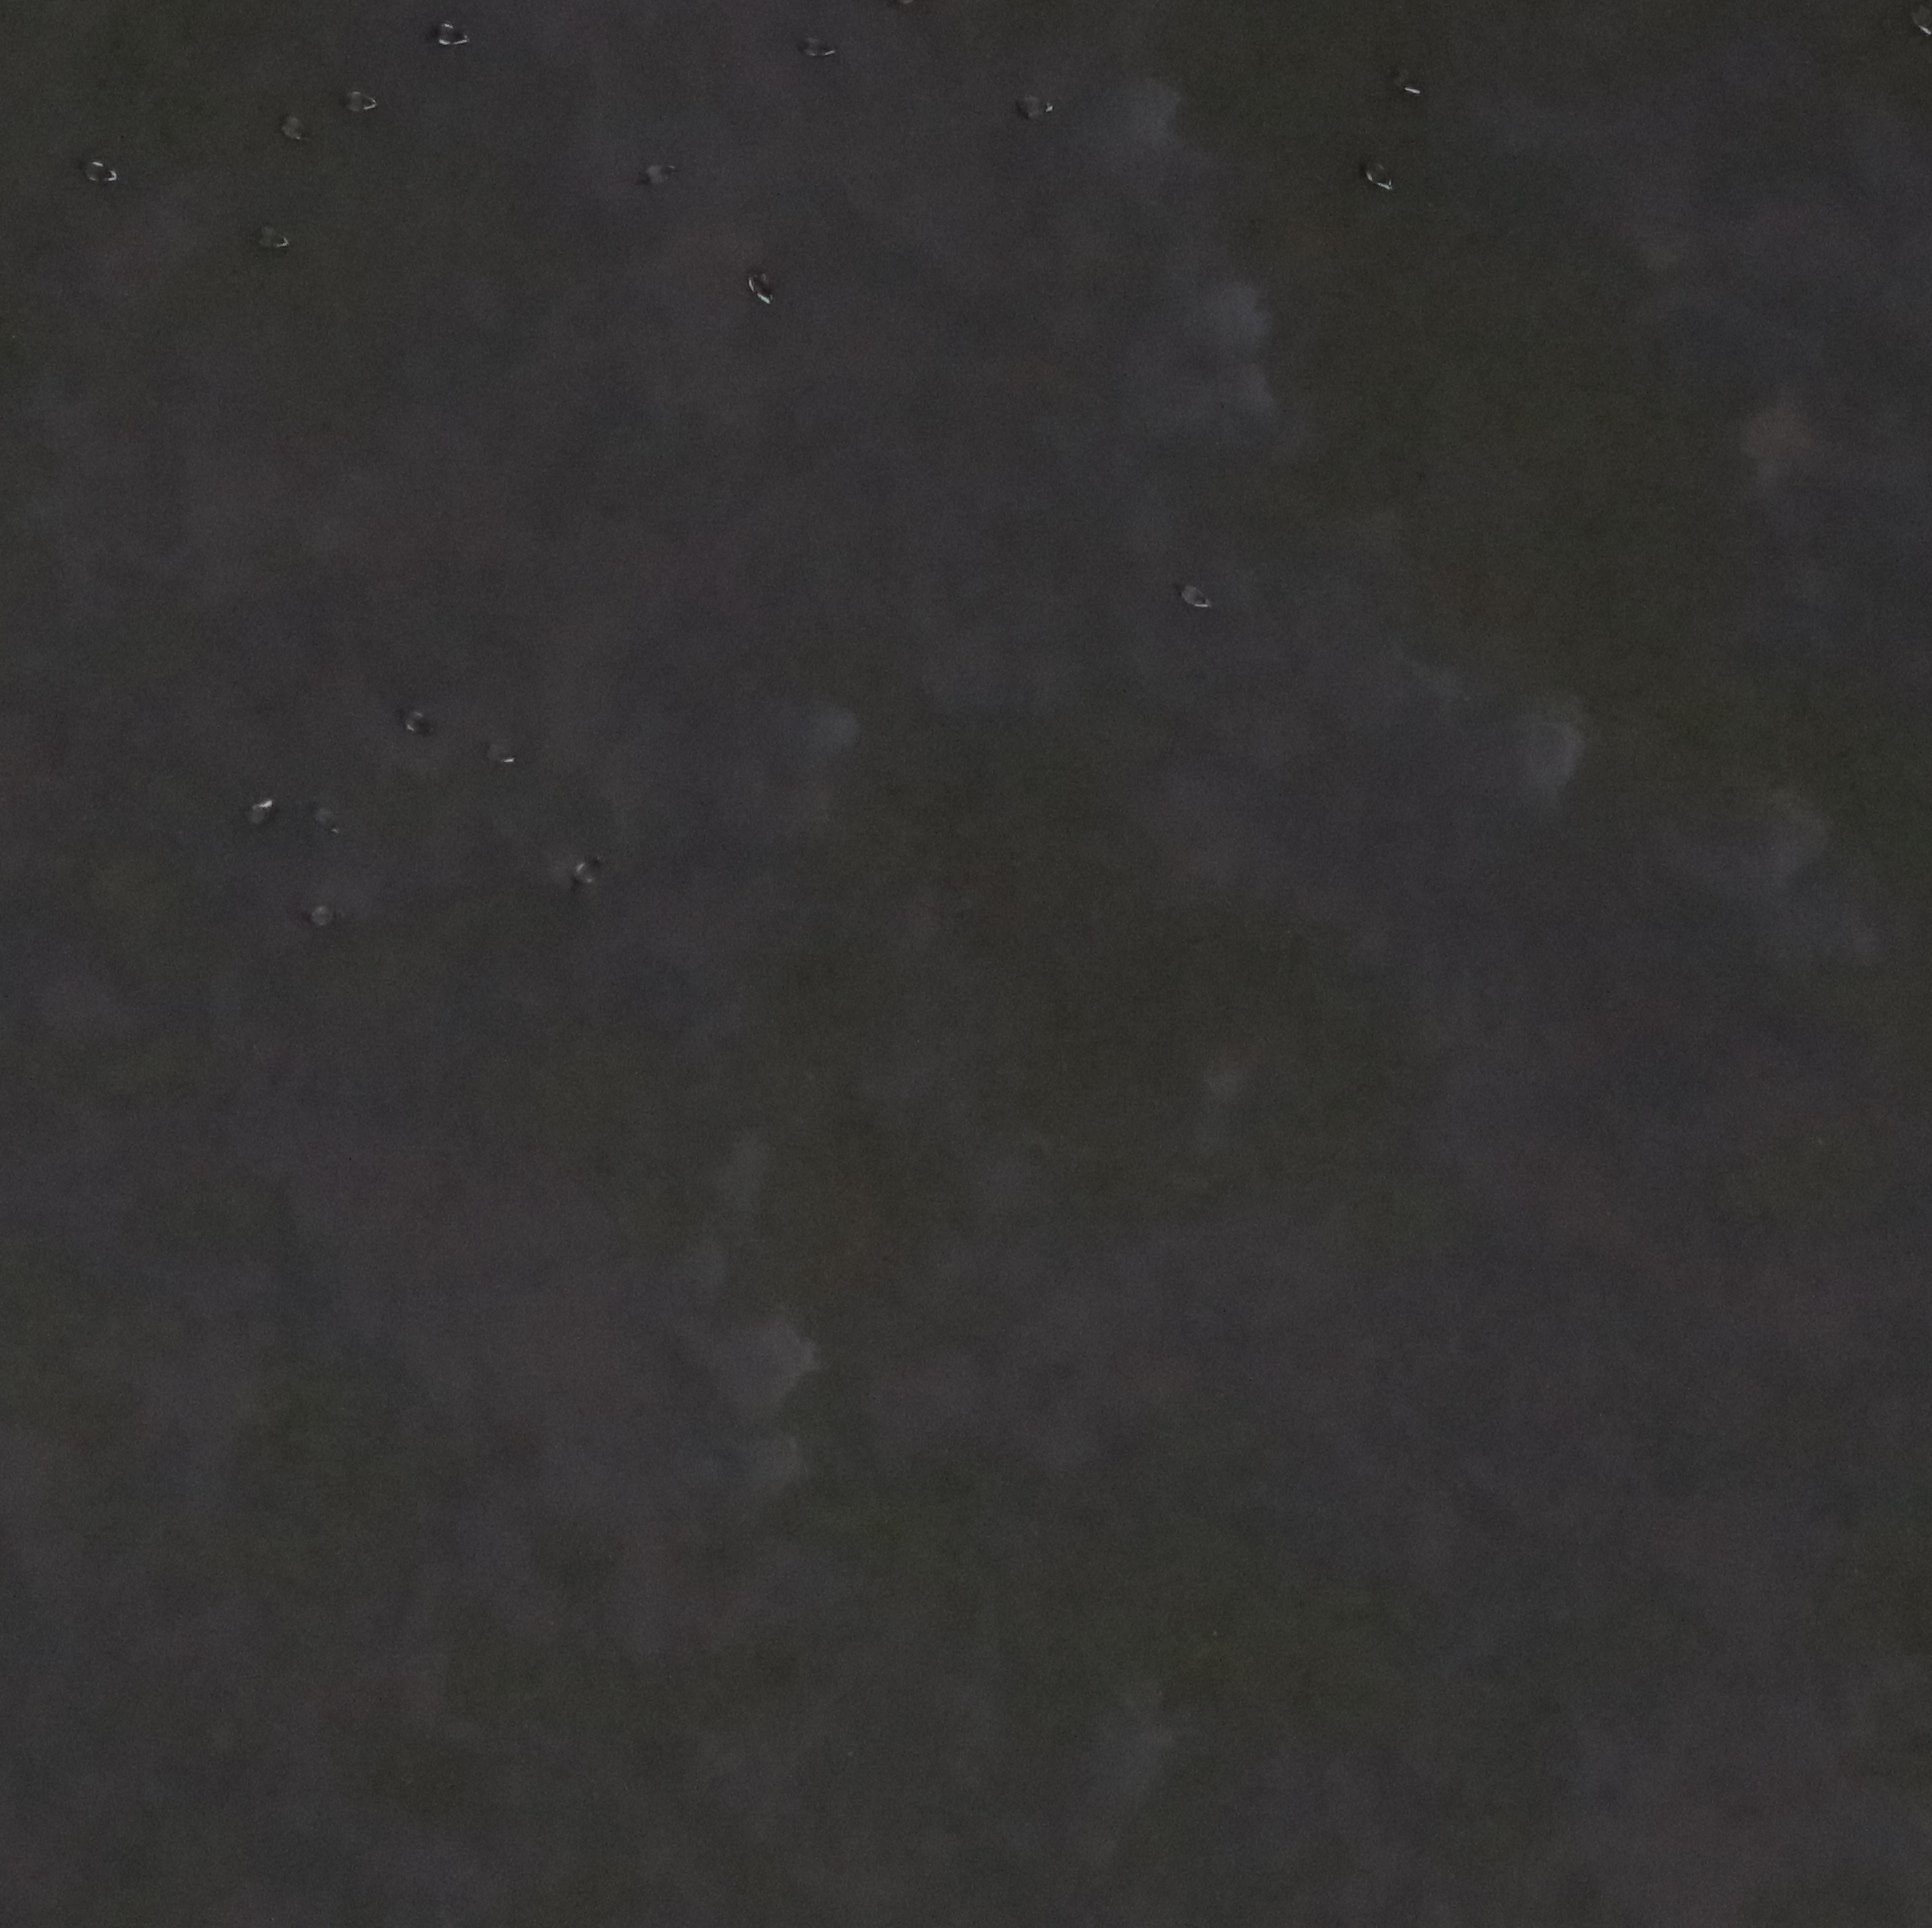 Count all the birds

19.